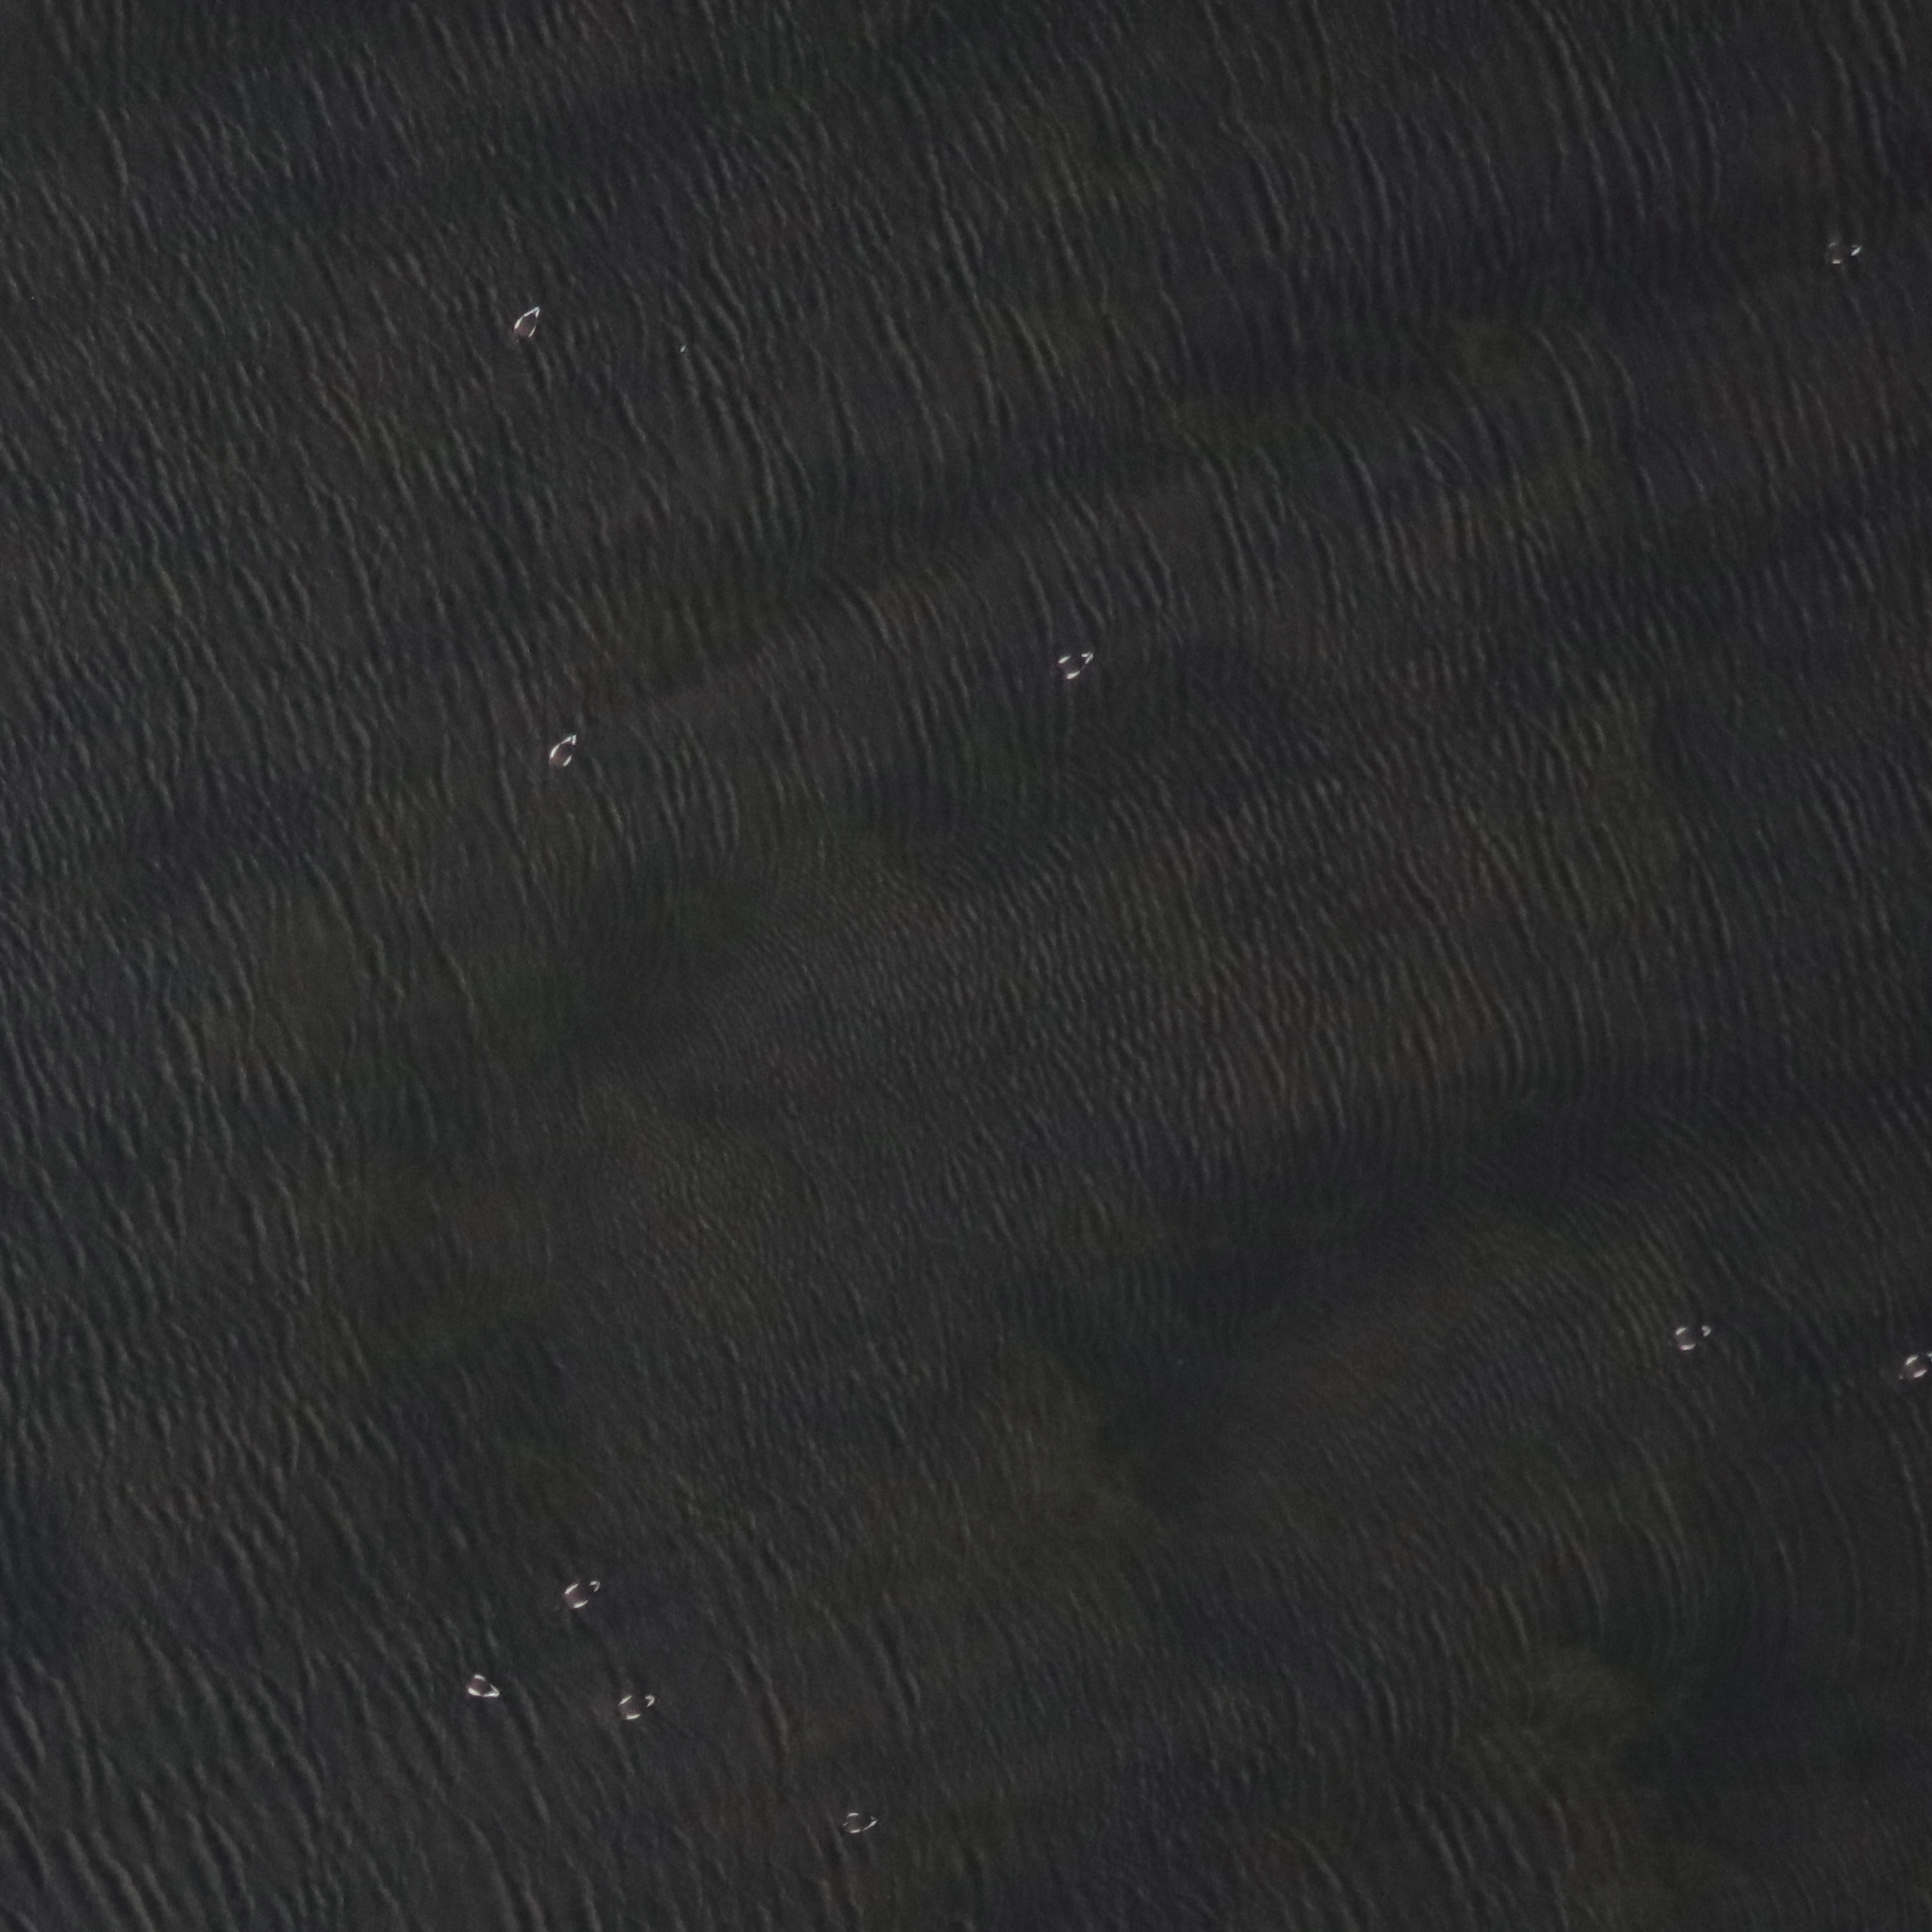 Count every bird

10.